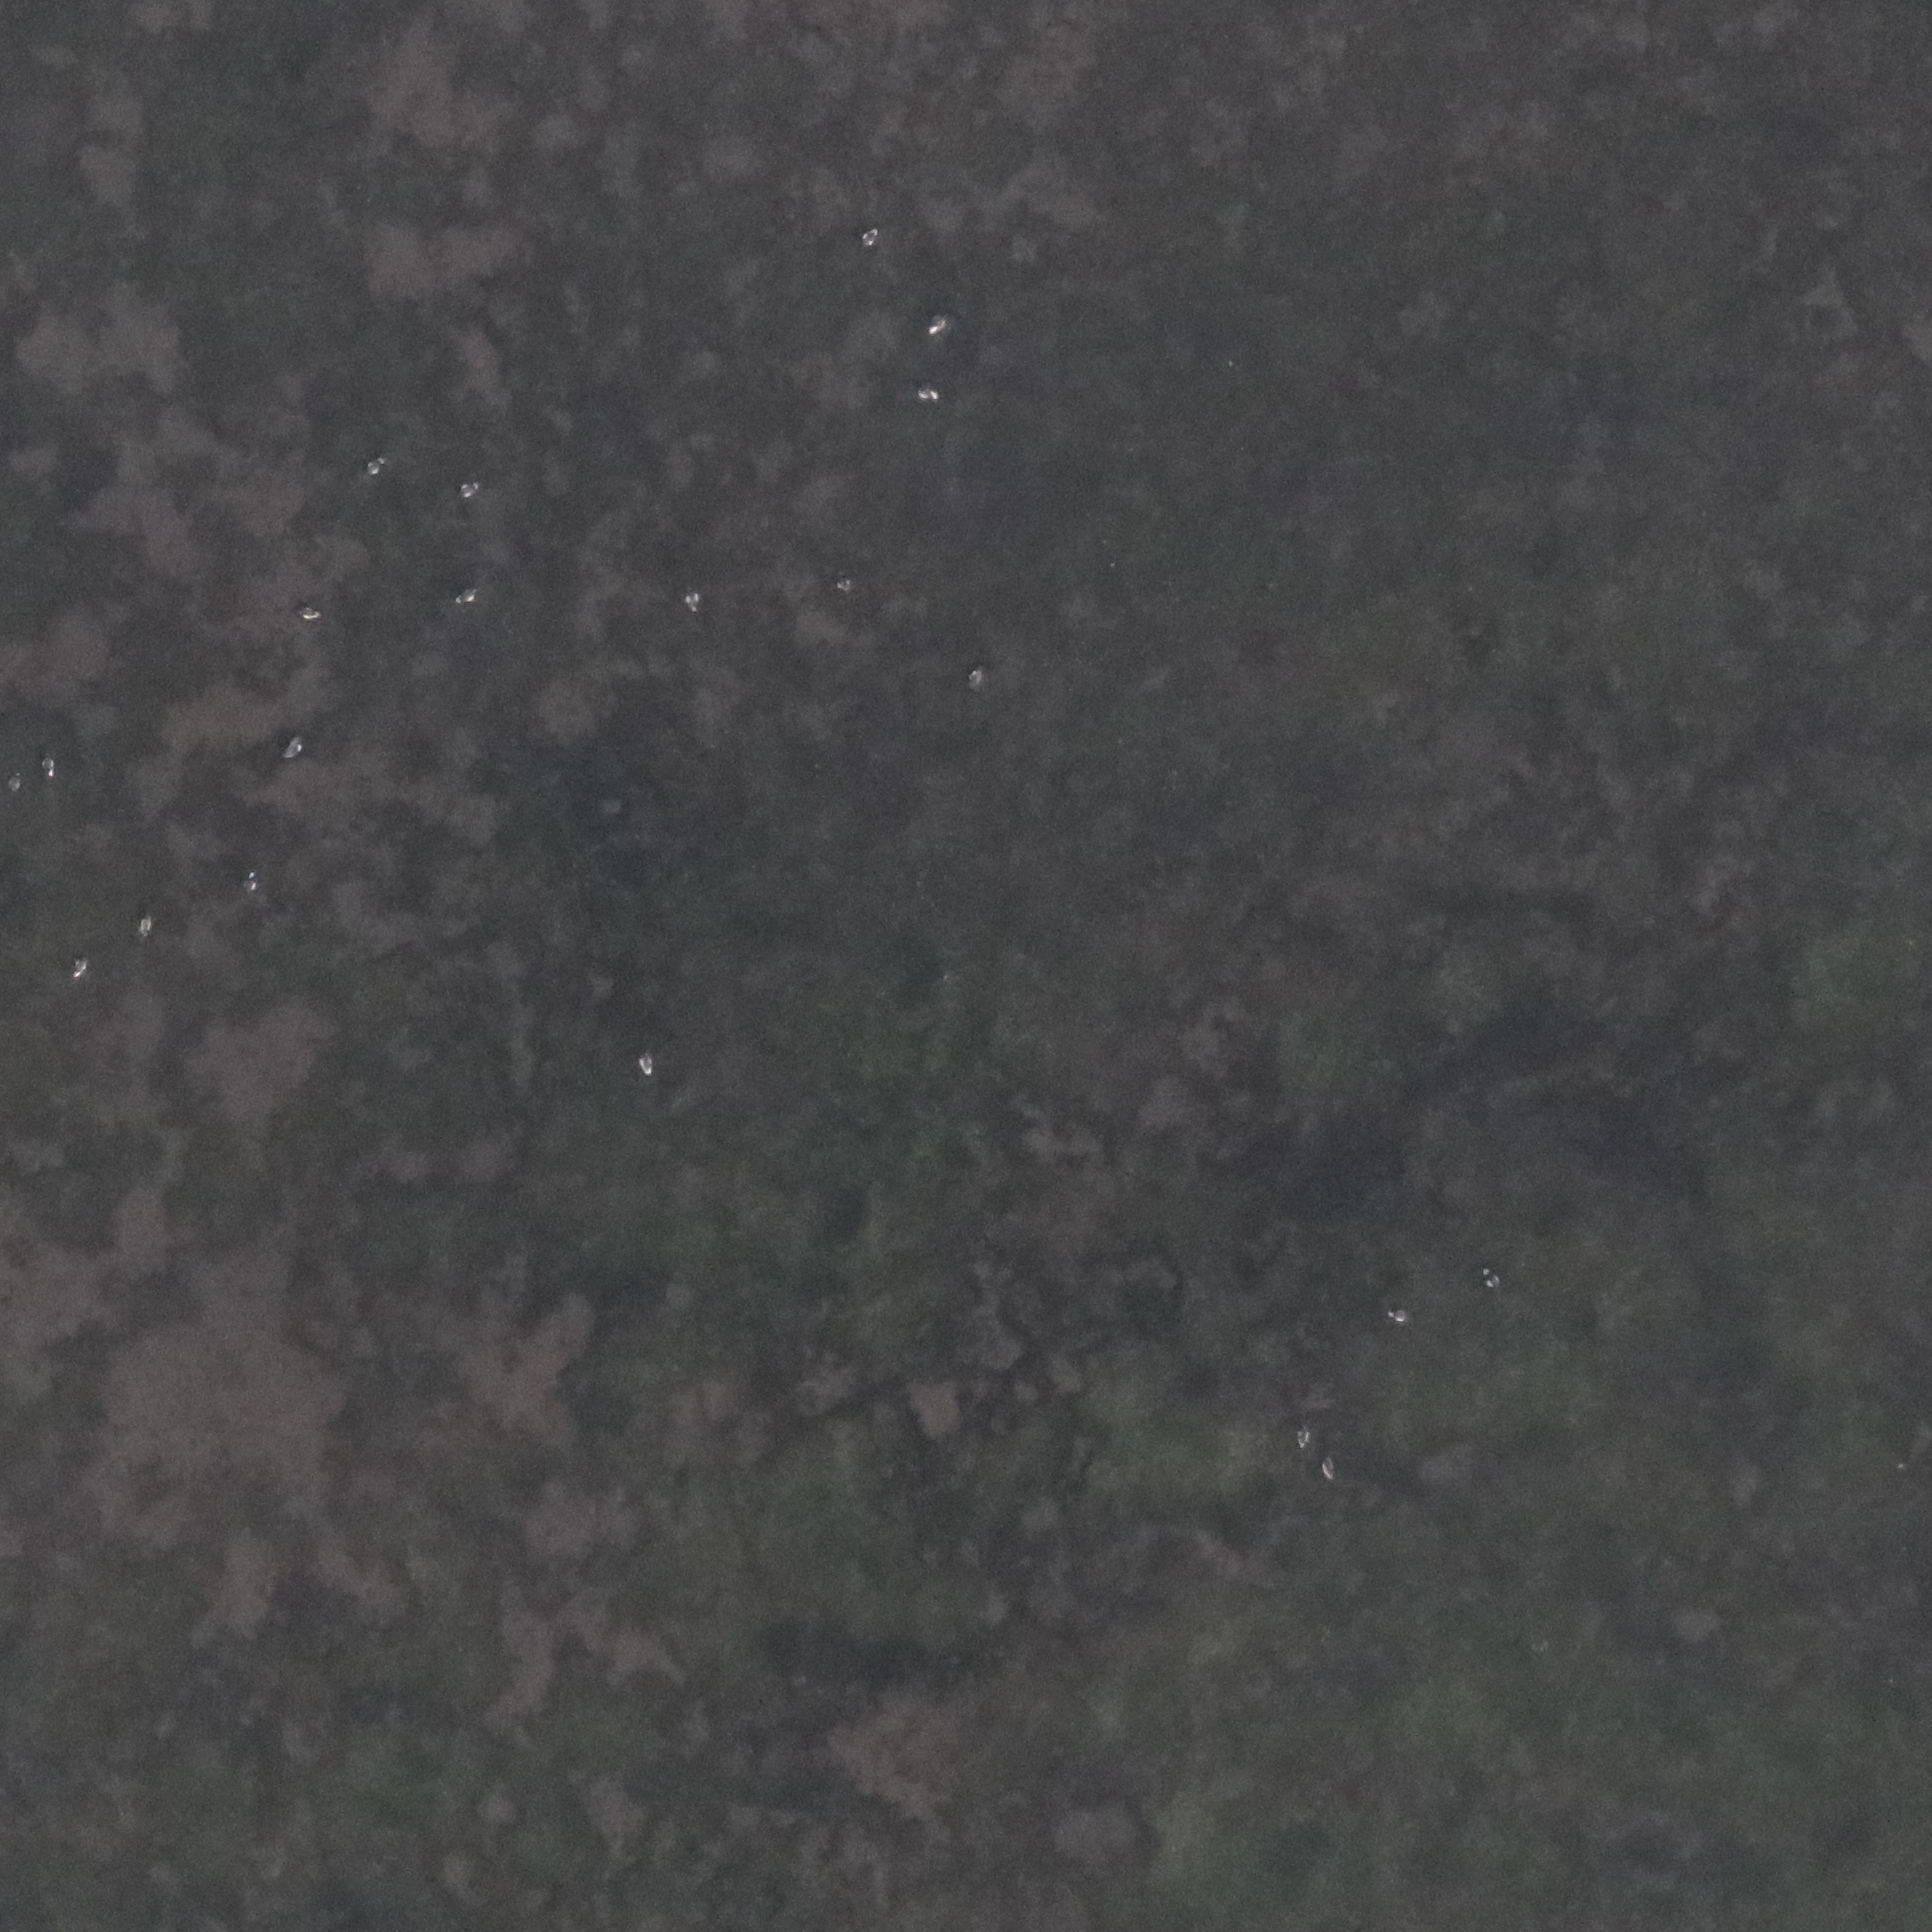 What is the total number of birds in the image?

21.